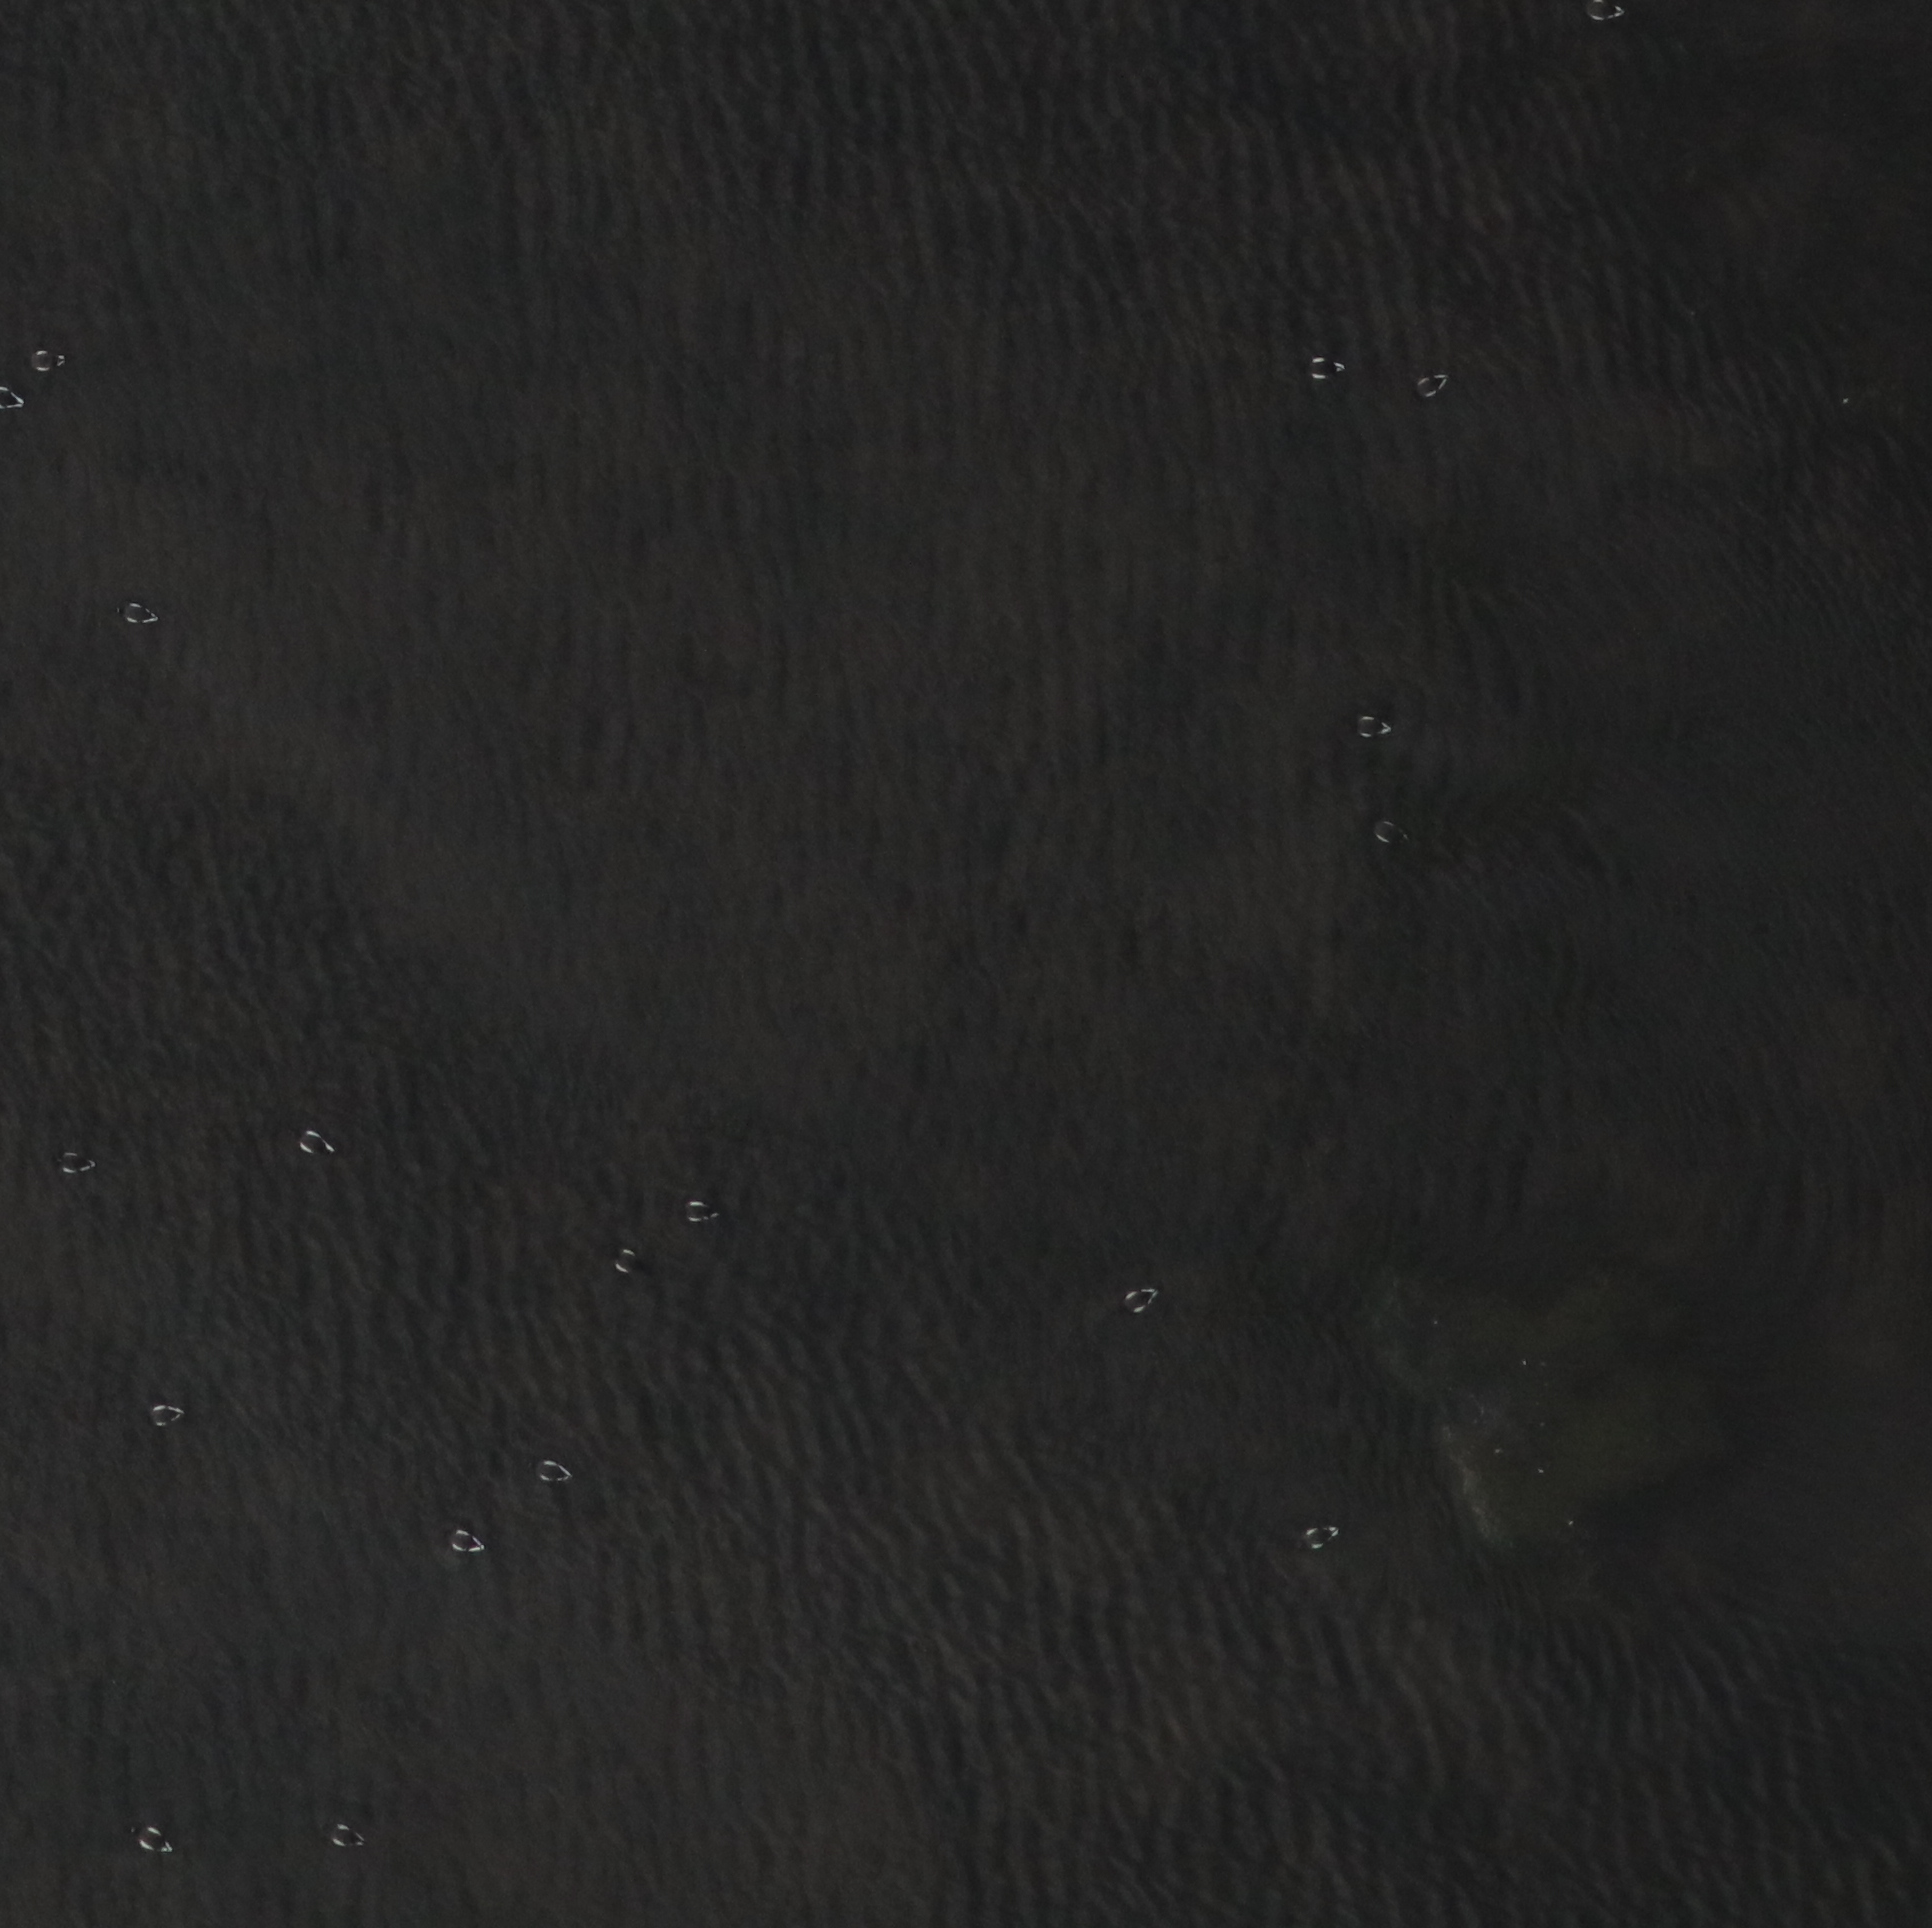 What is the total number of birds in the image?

19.